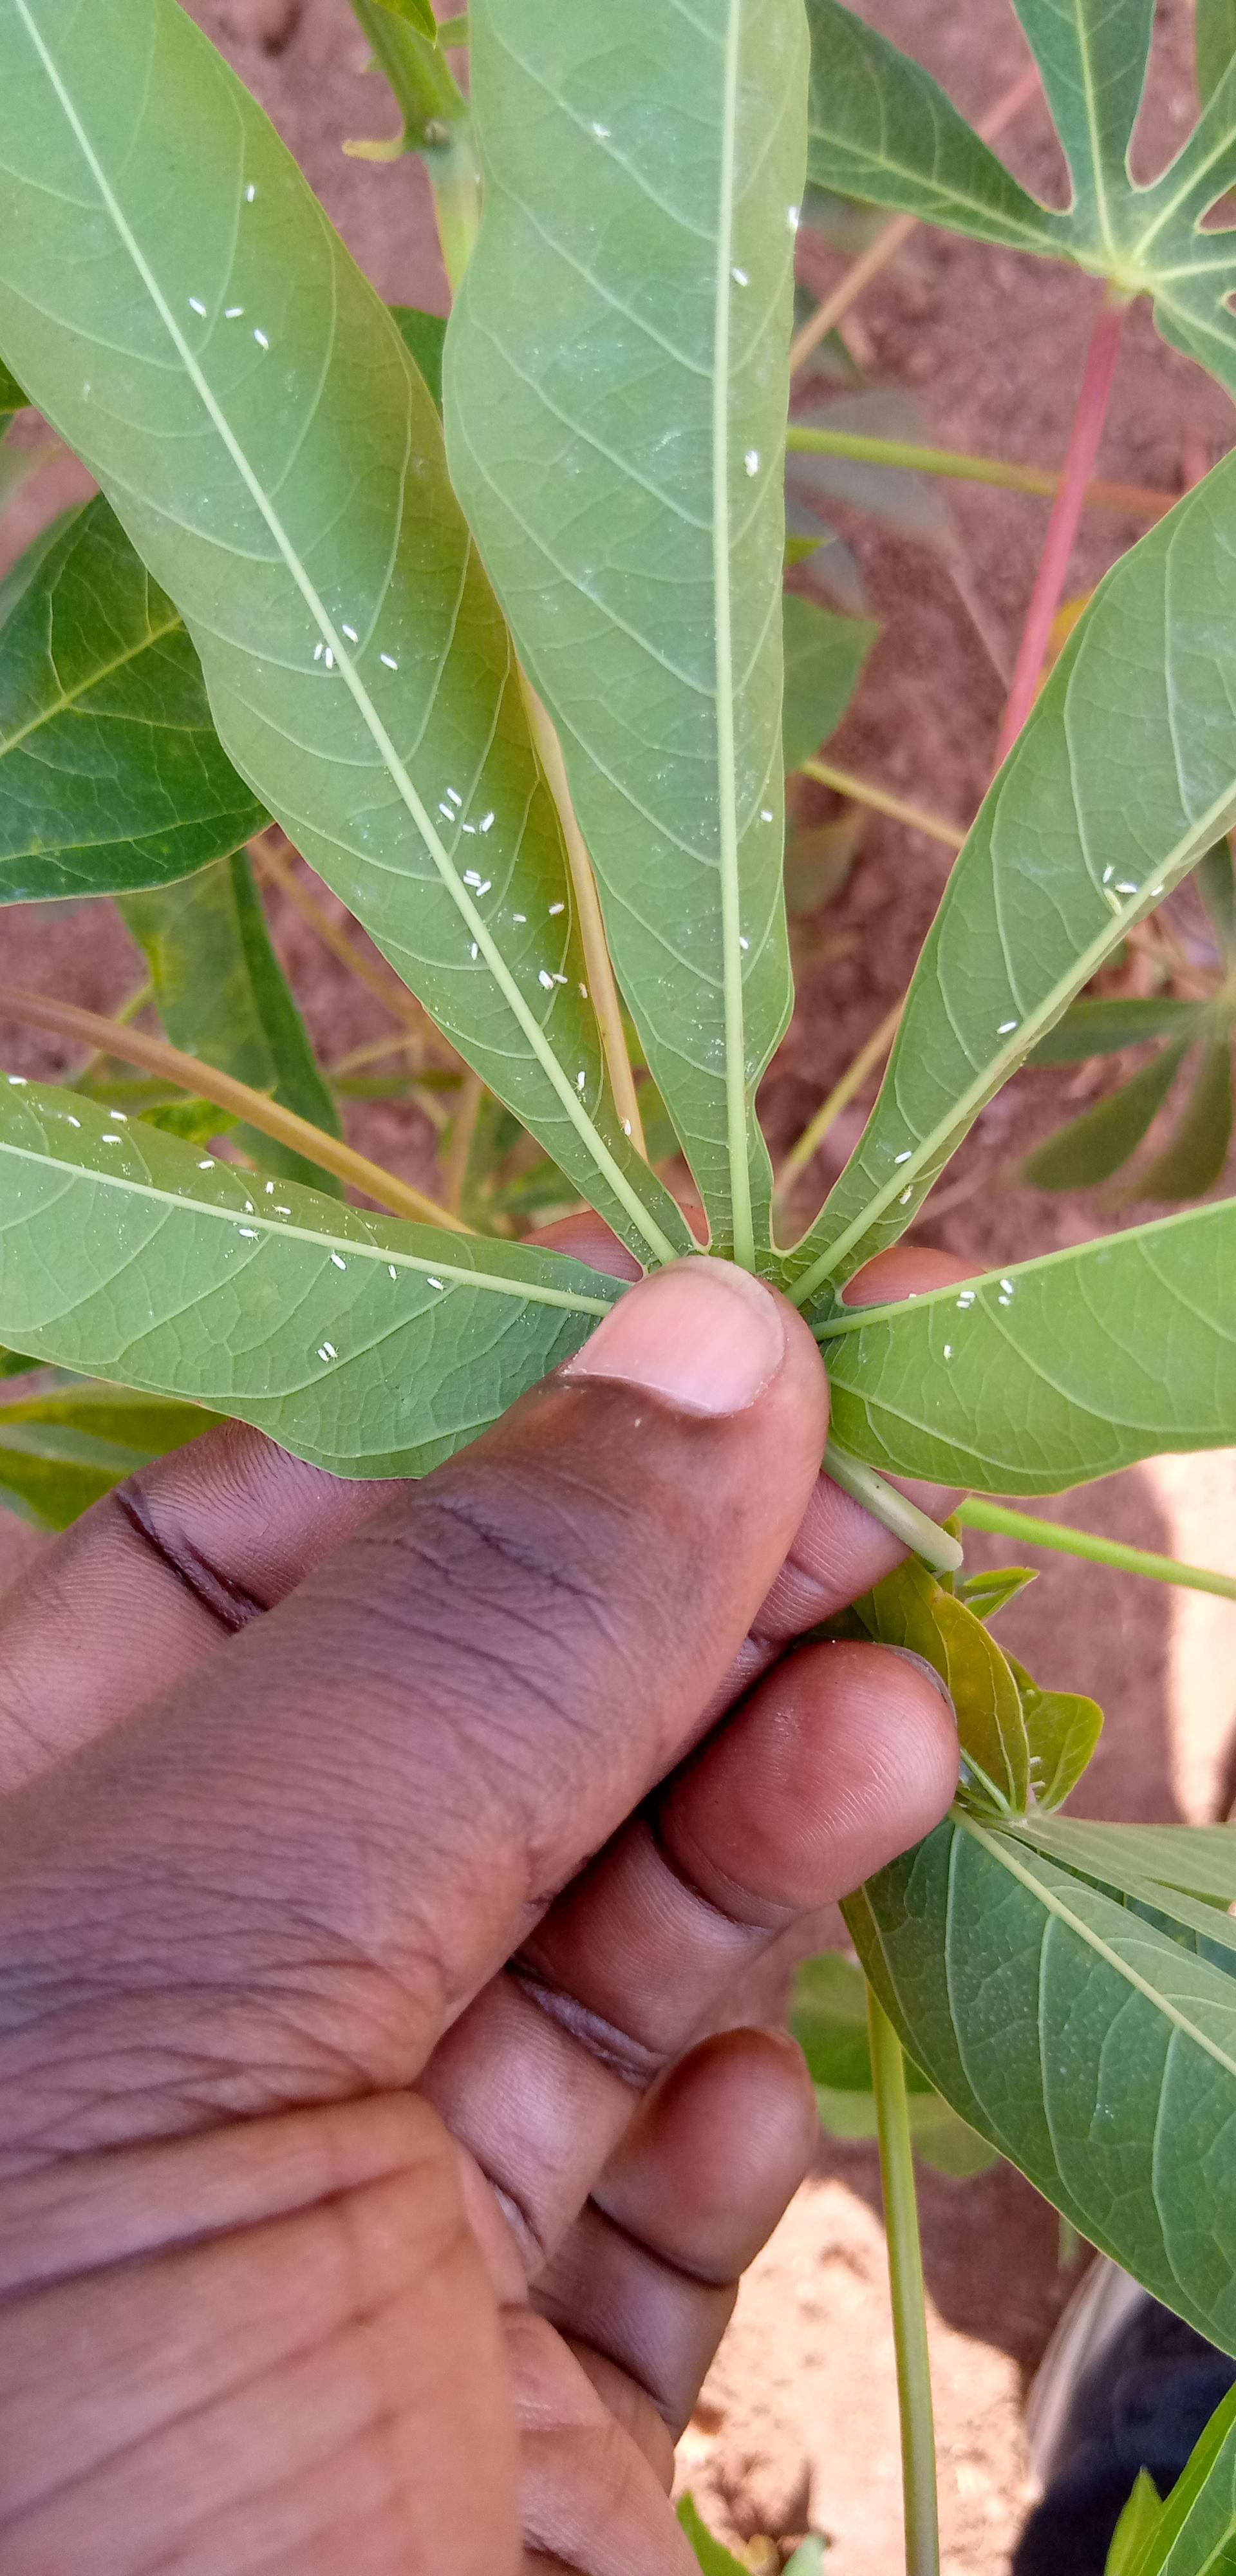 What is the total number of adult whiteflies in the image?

54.